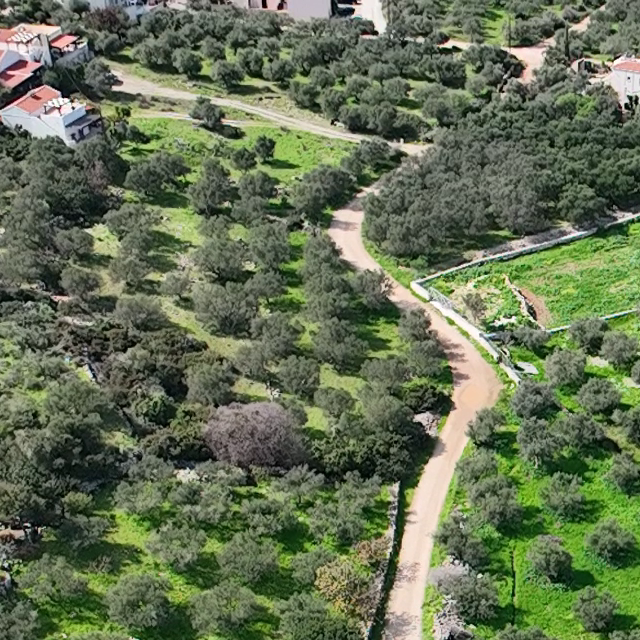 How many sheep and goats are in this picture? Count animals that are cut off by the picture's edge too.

0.